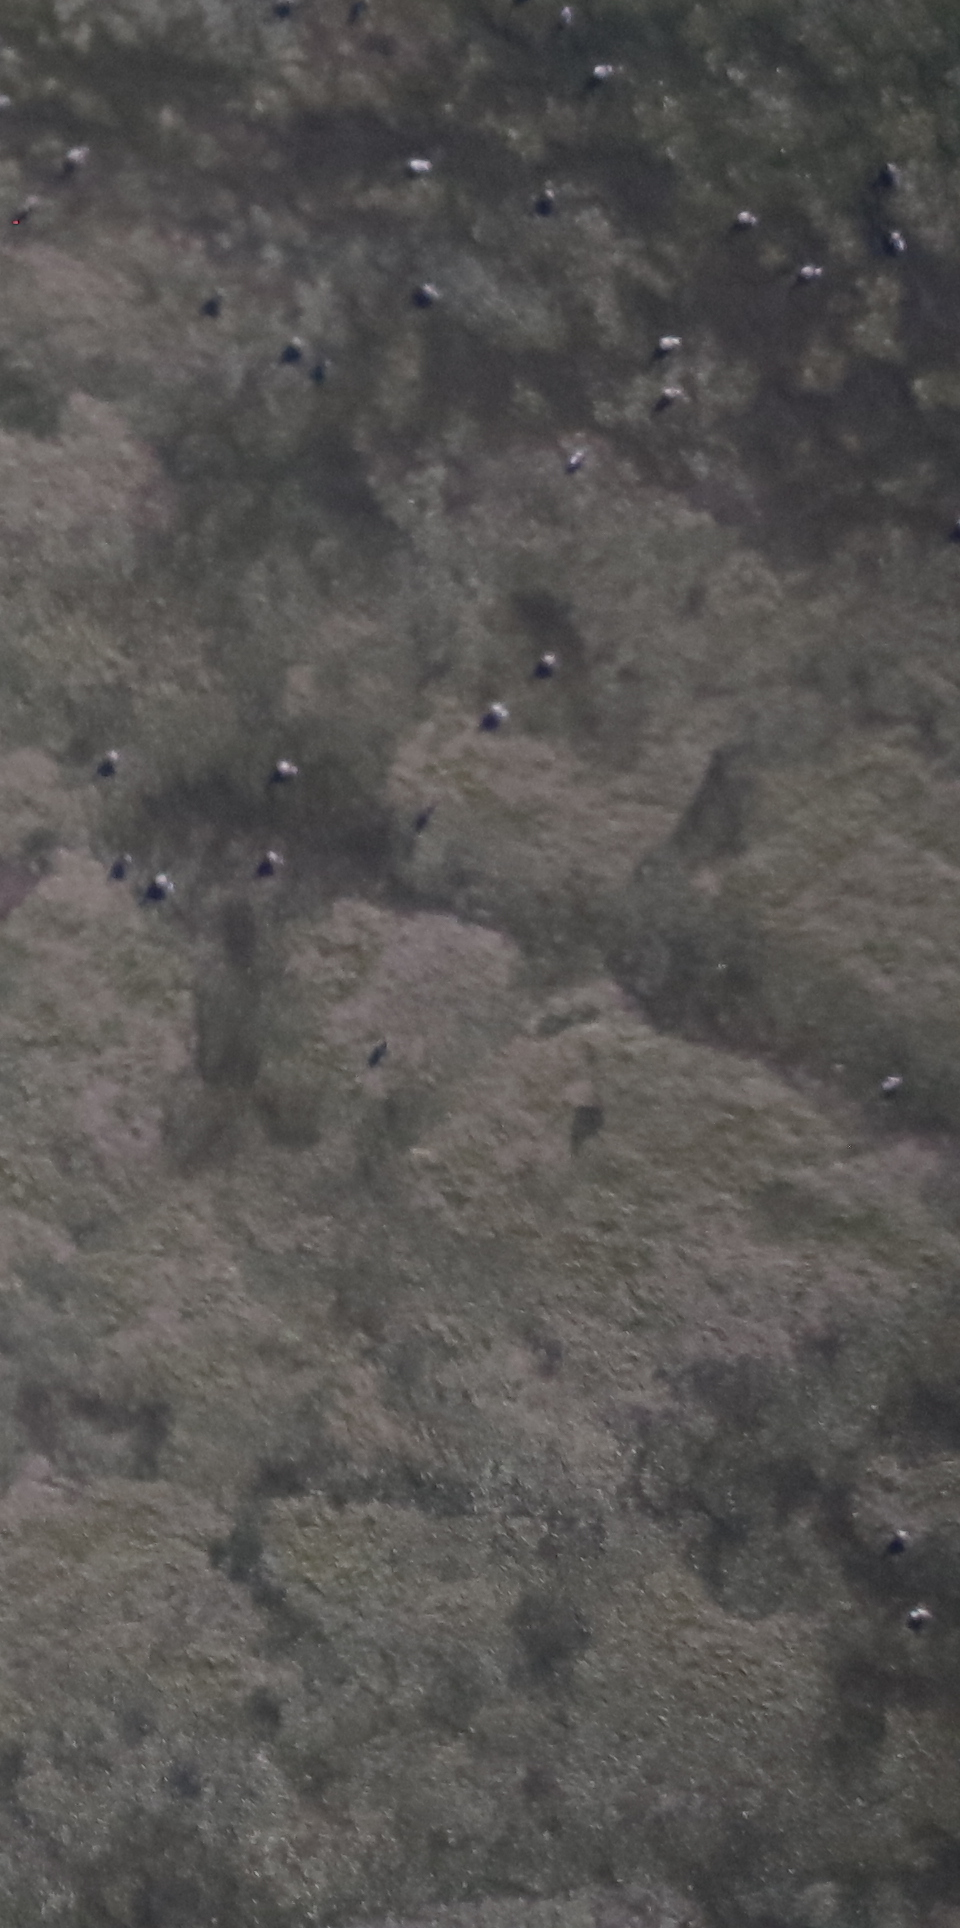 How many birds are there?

31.